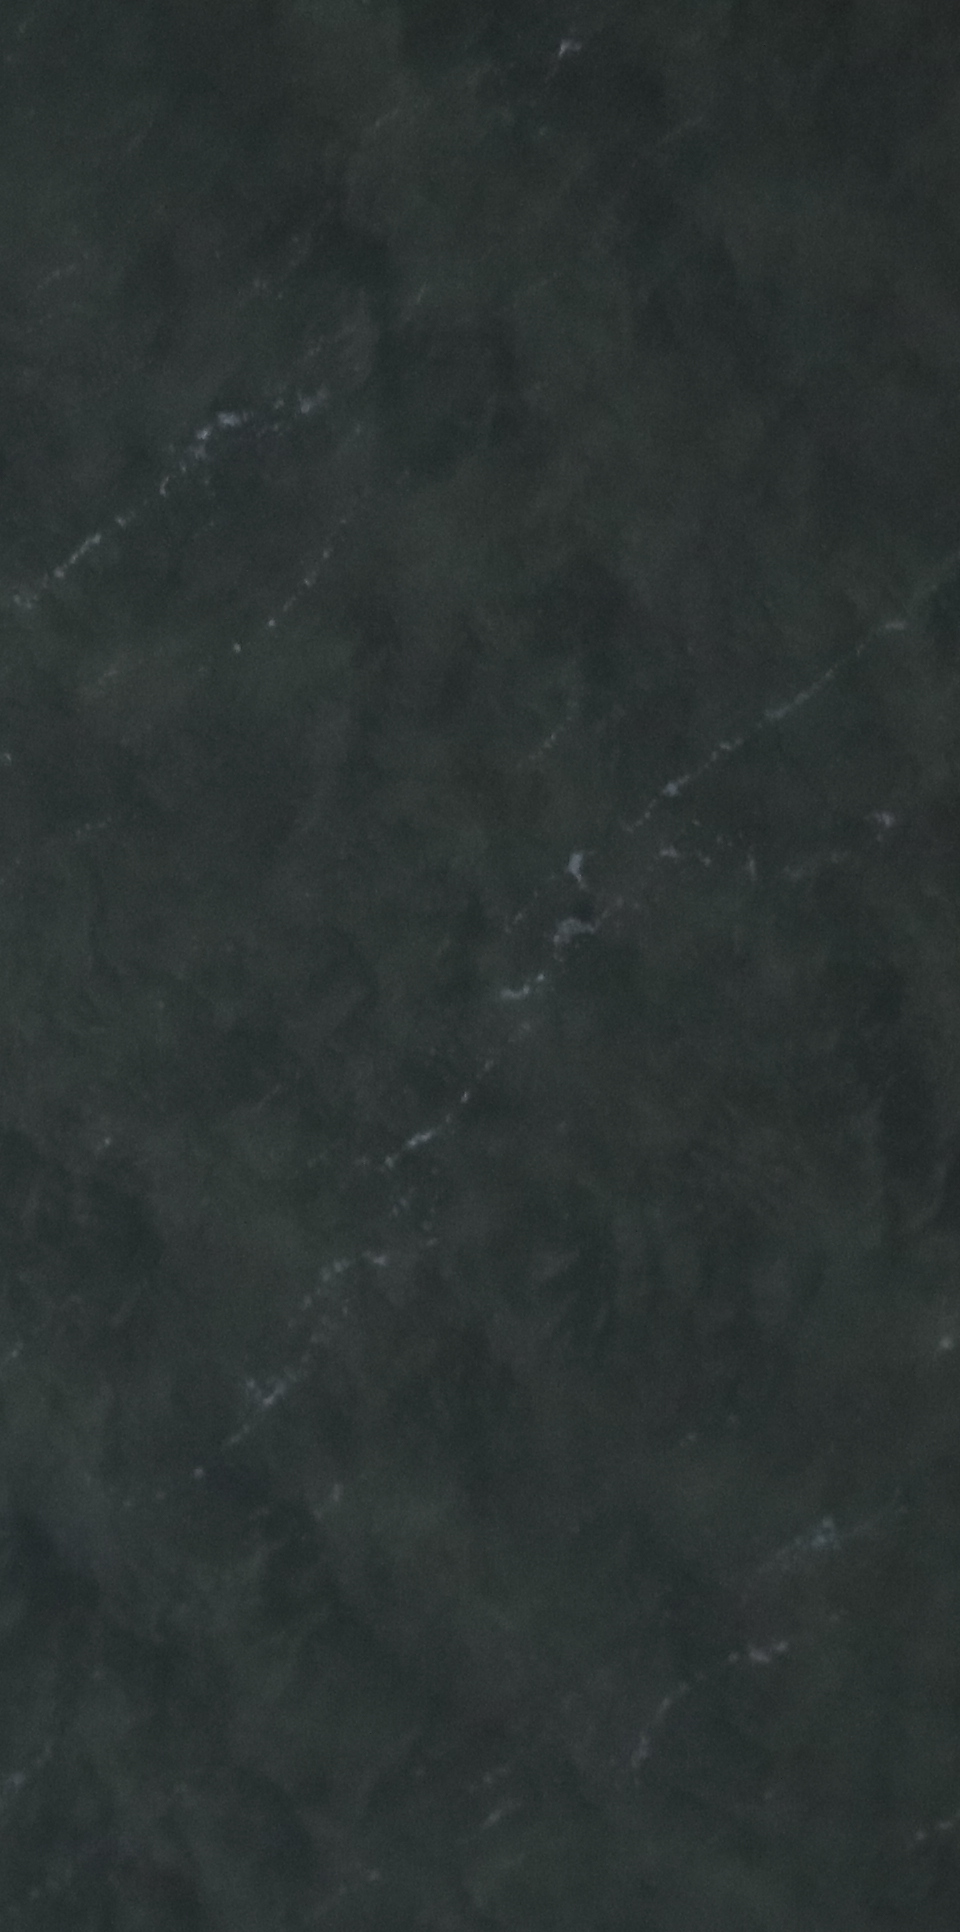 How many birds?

0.